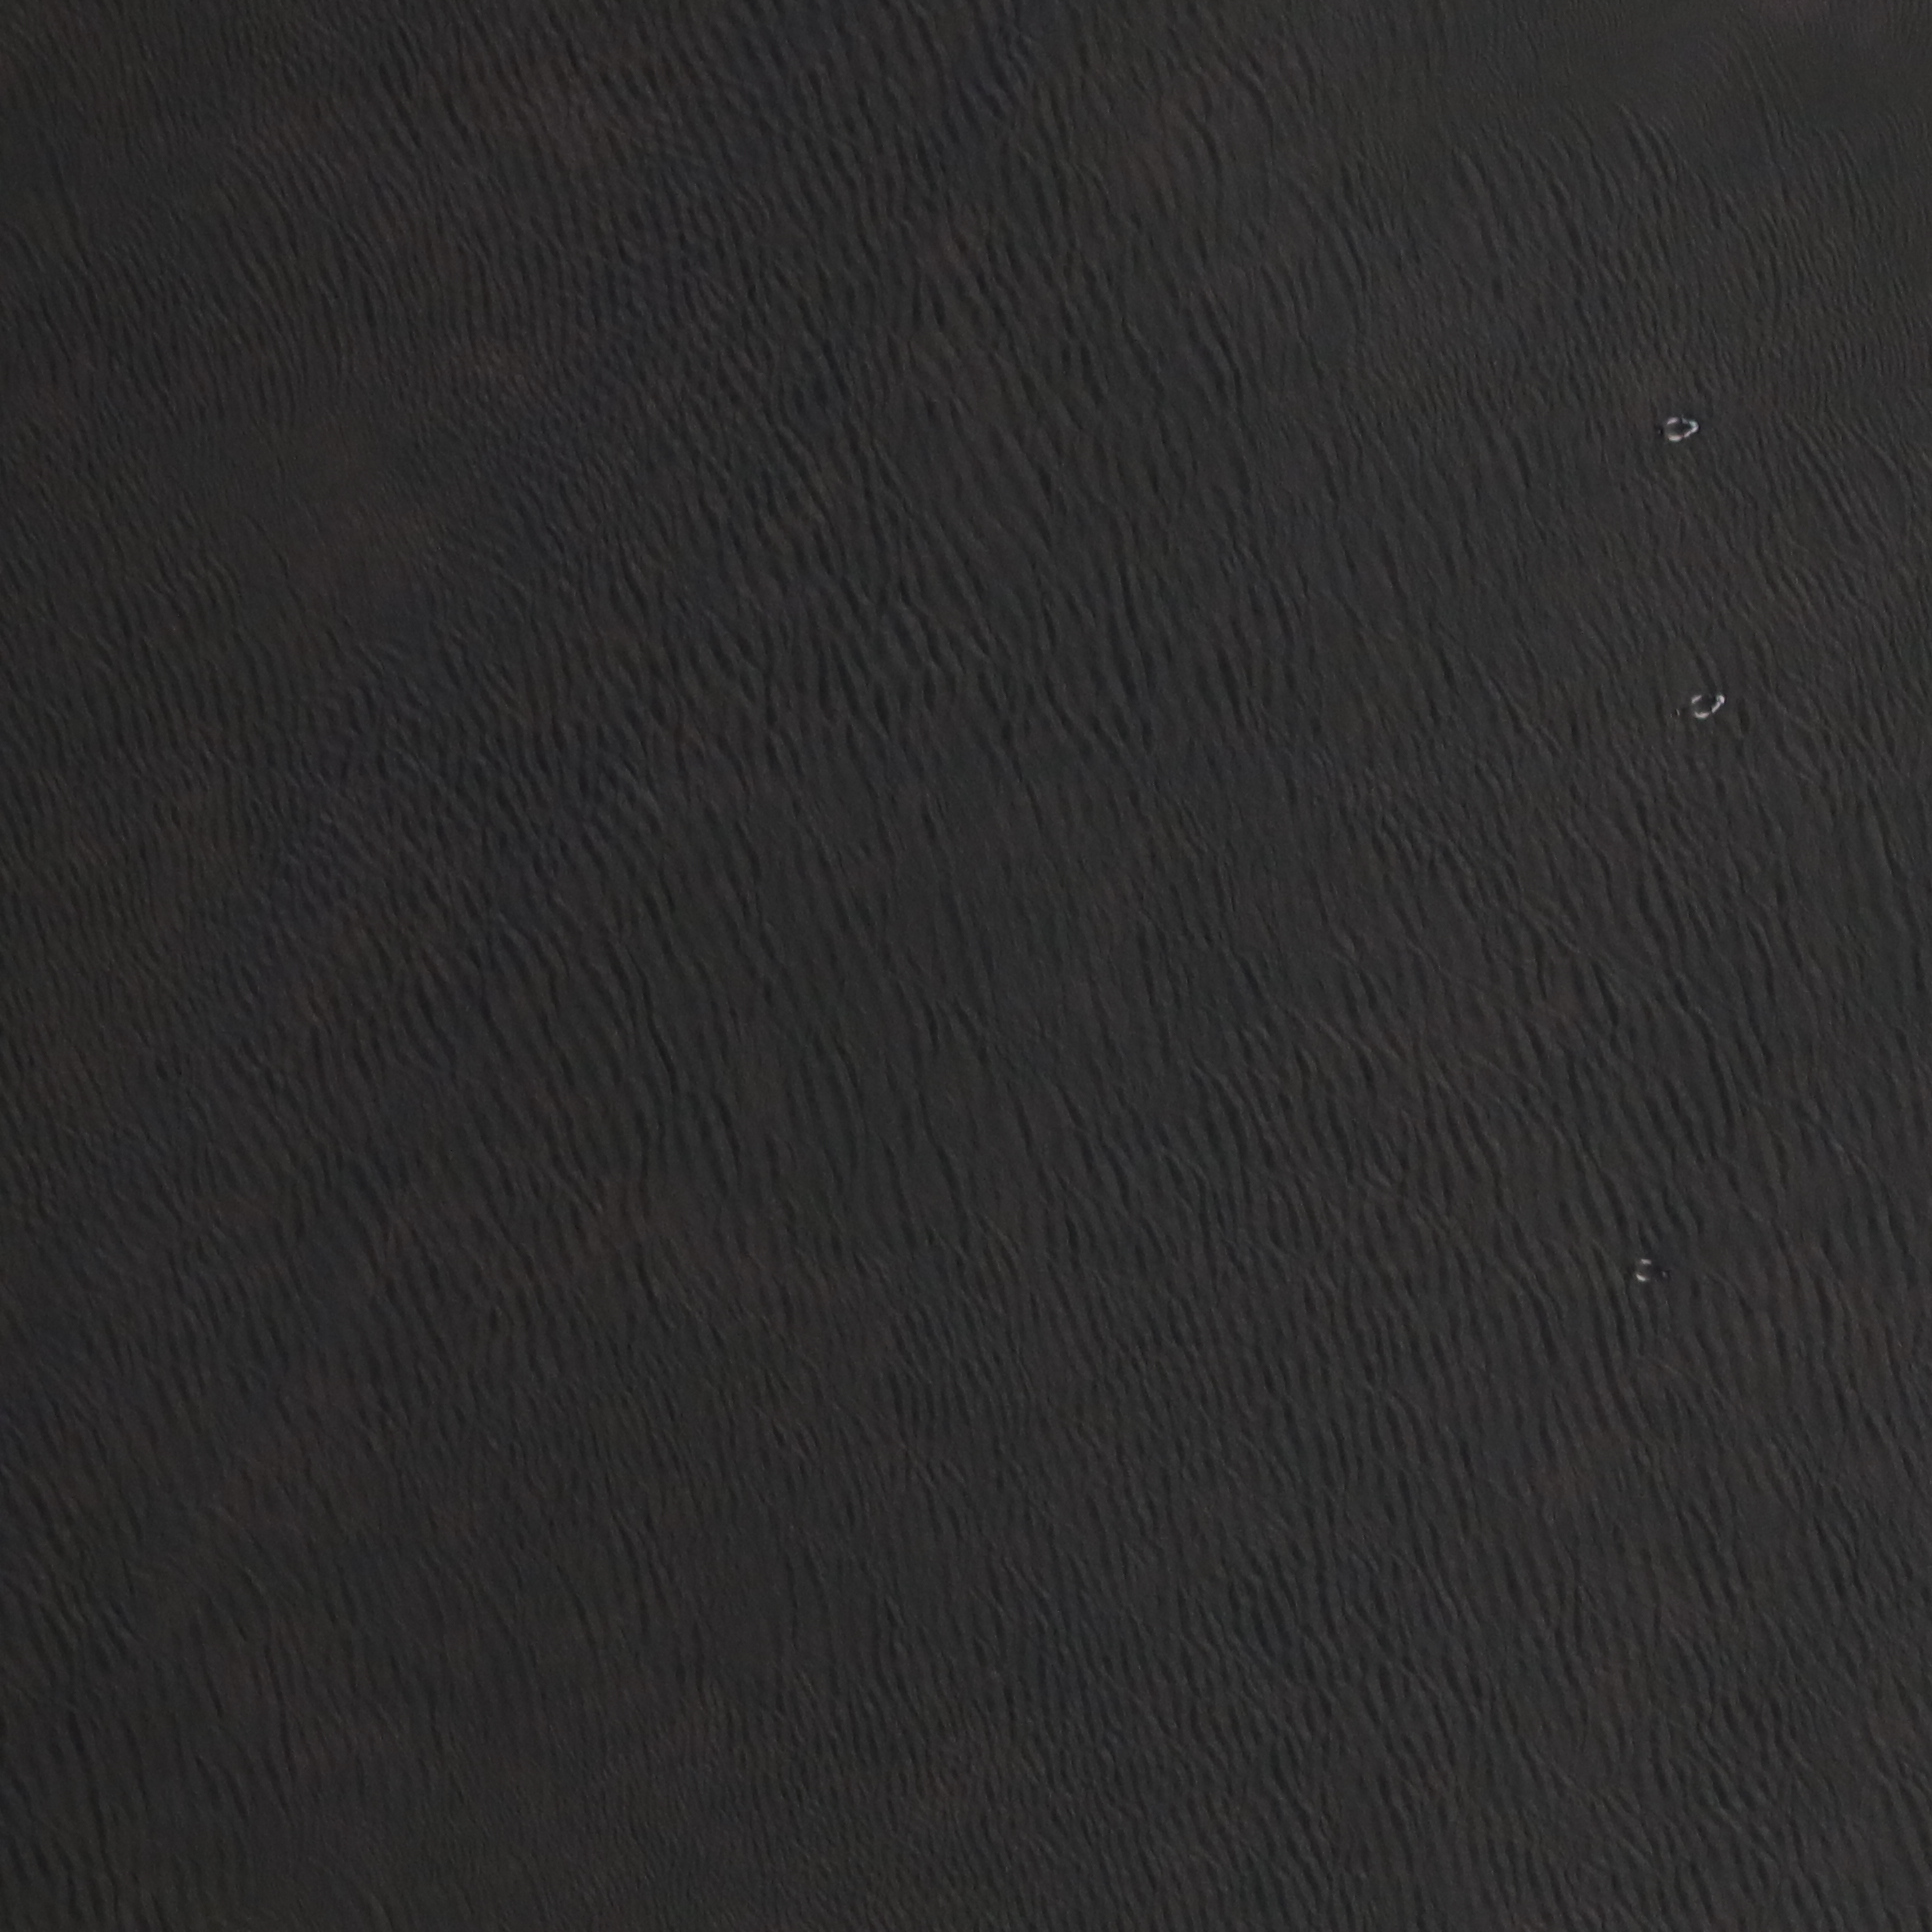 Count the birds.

3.